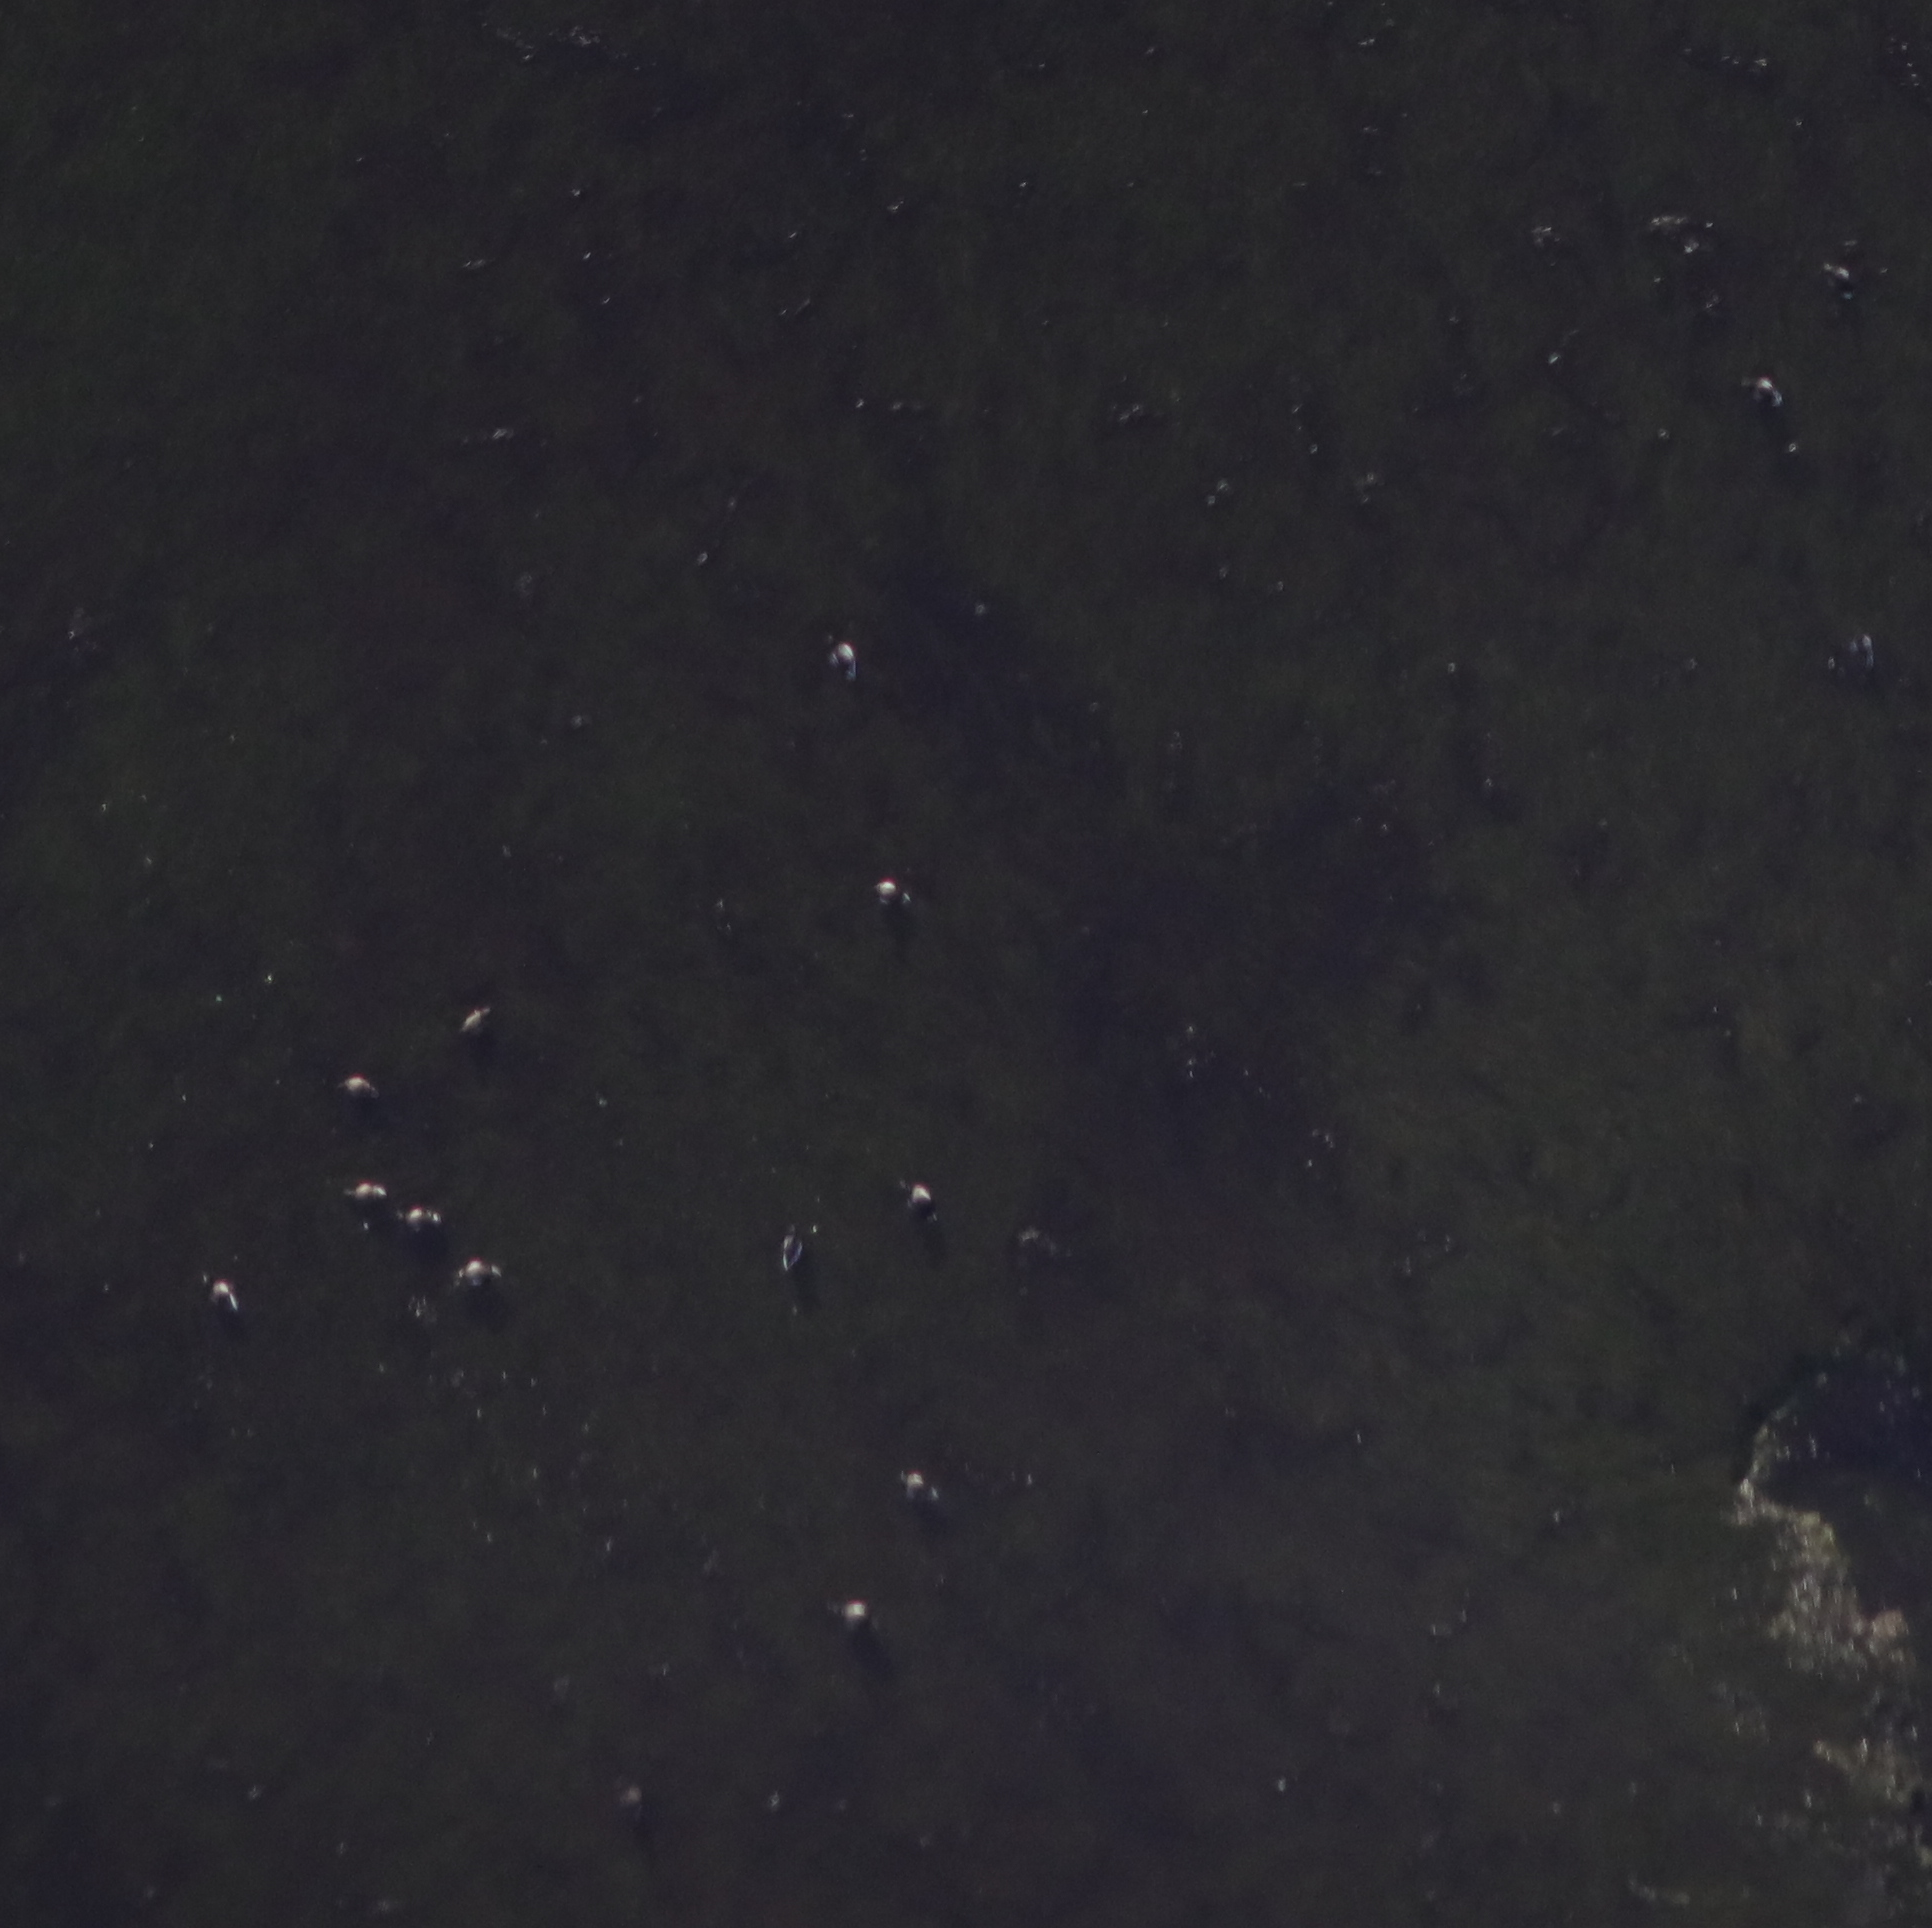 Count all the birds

15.